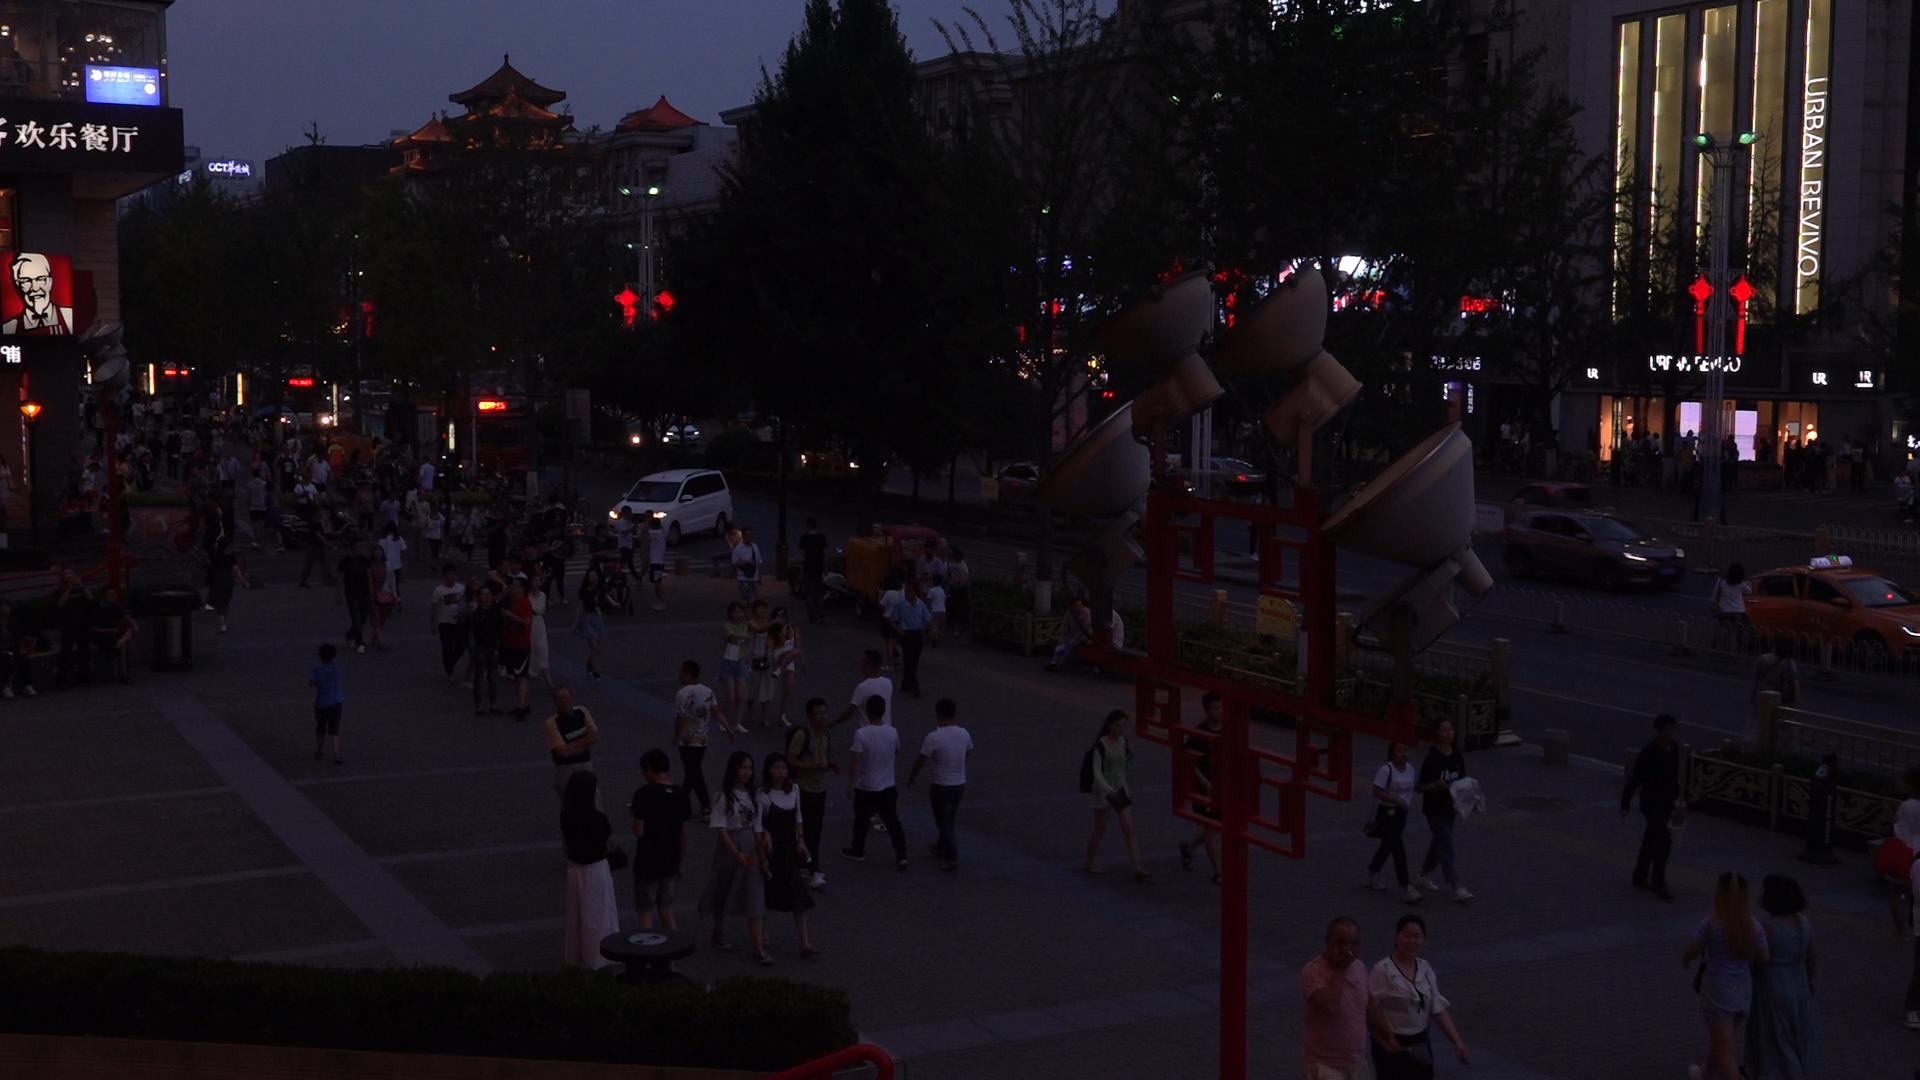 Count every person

137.